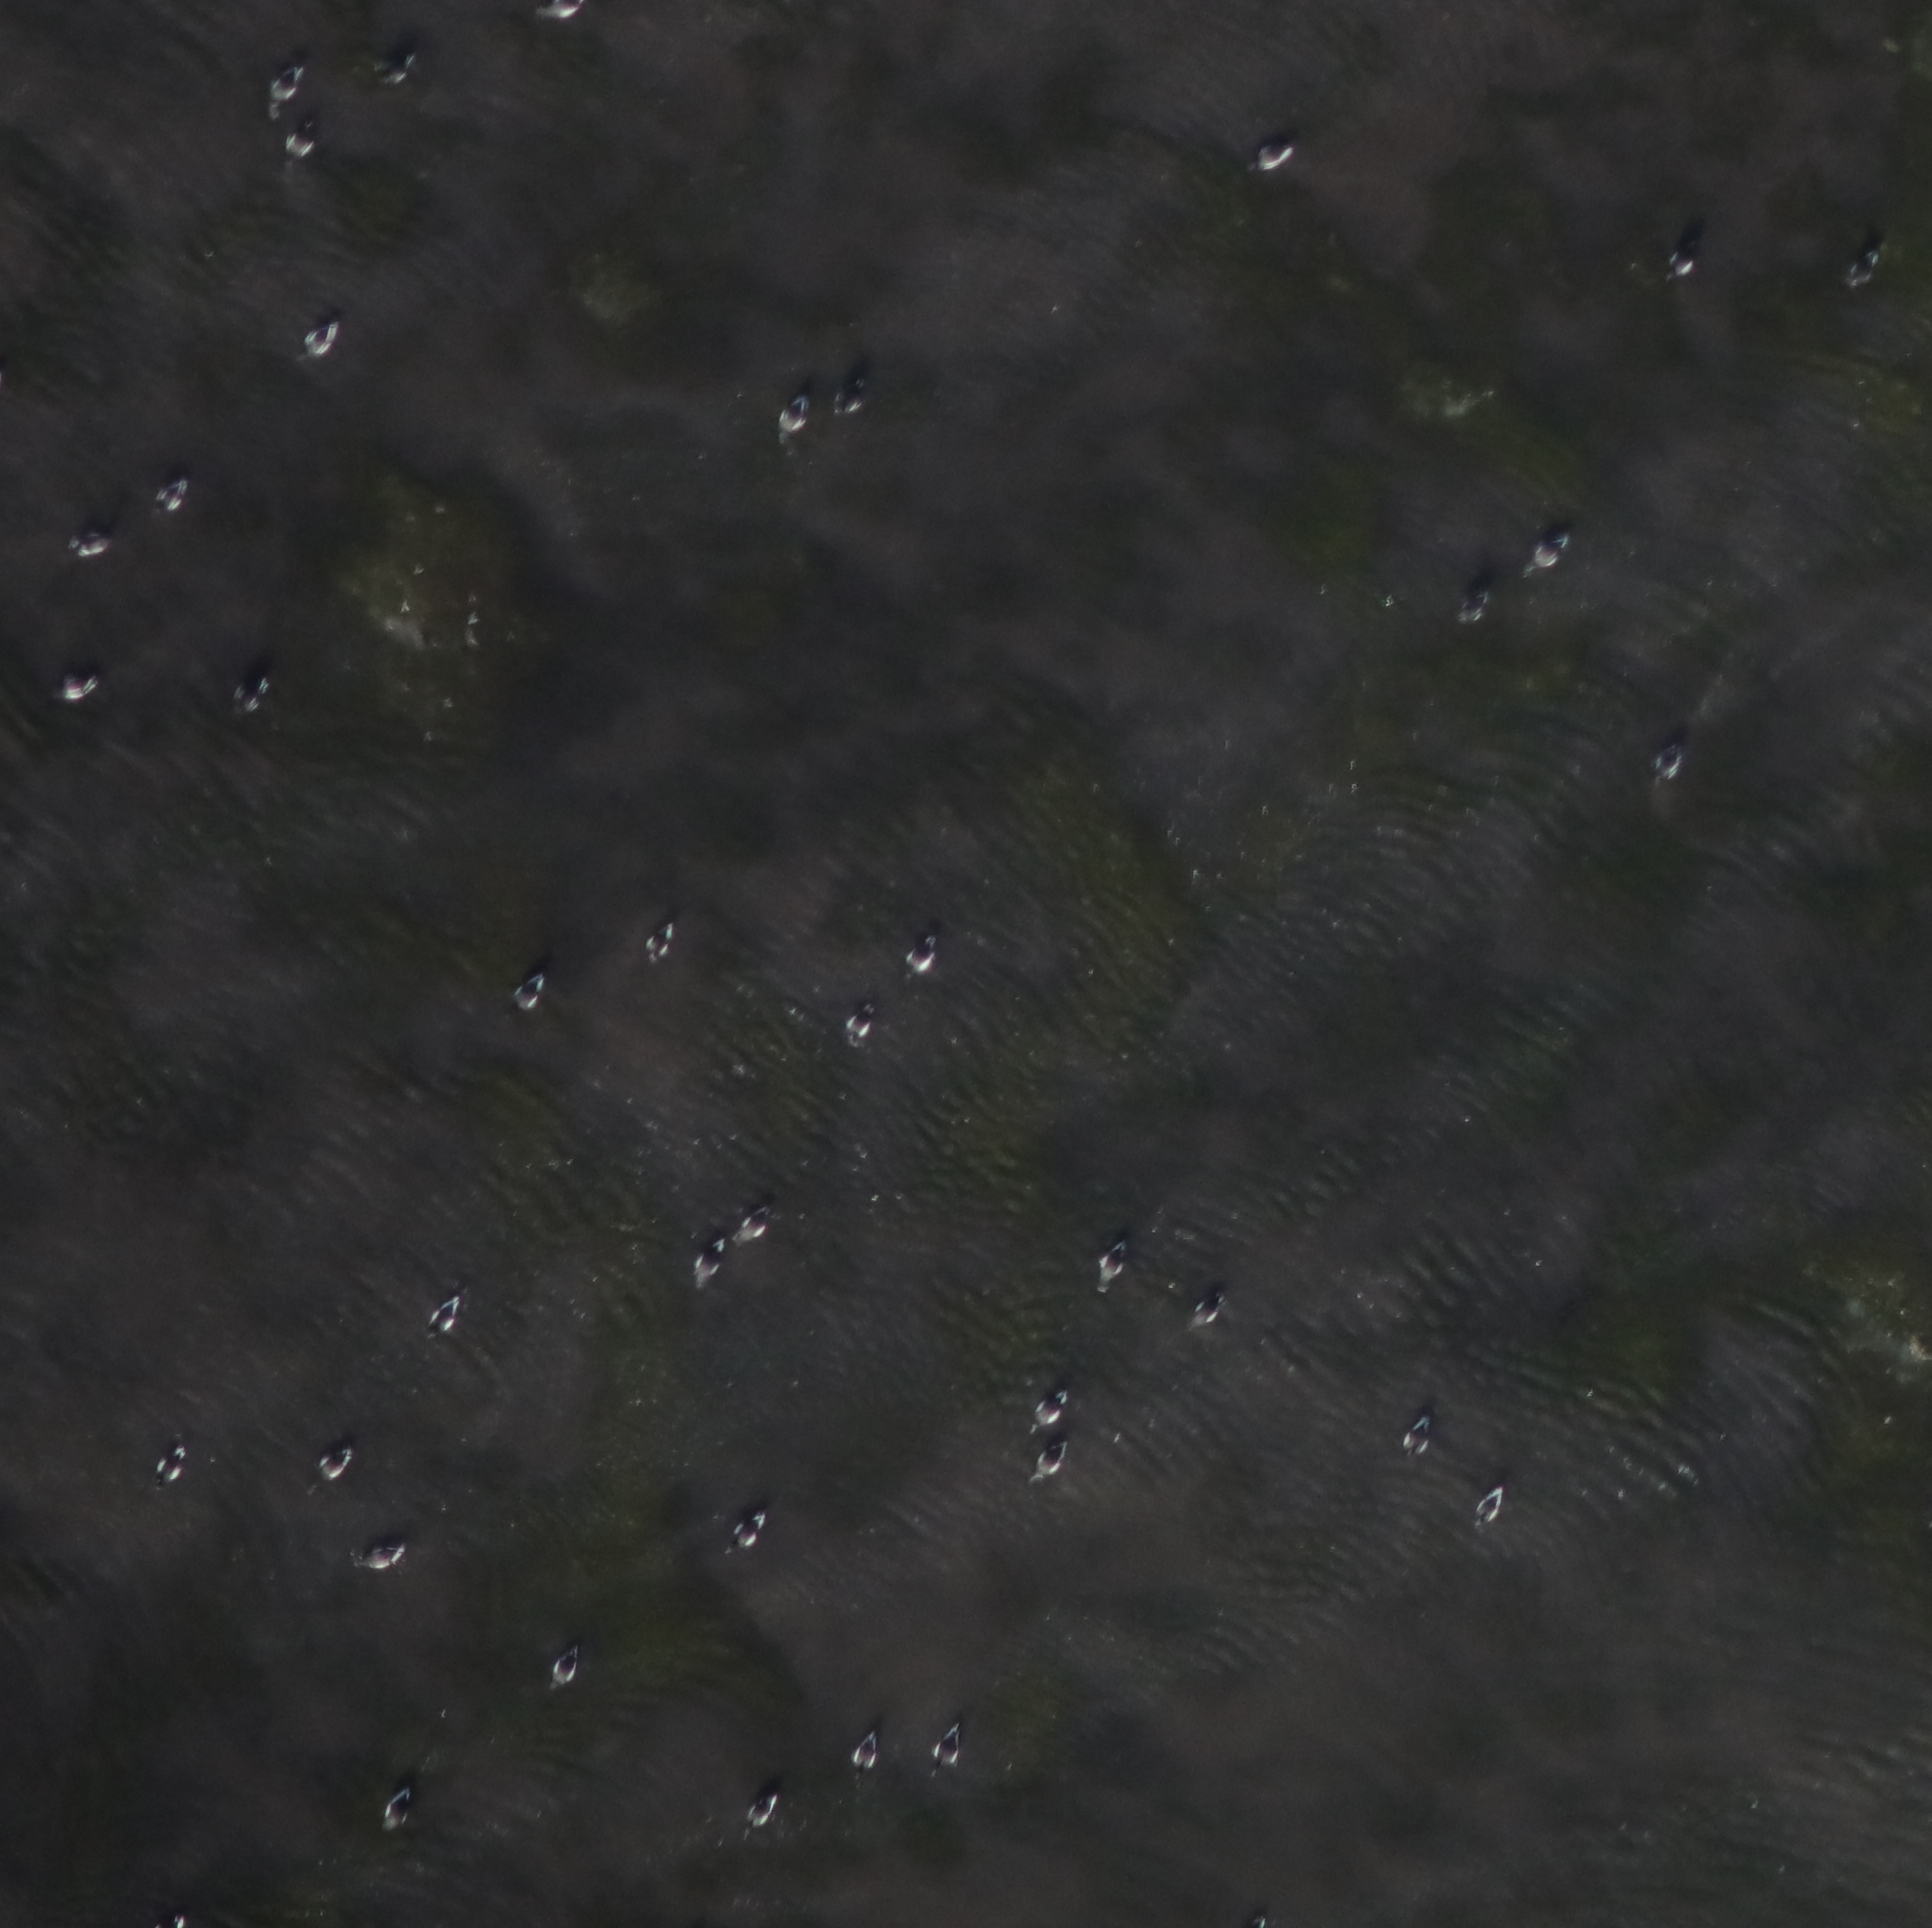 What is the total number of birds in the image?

39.